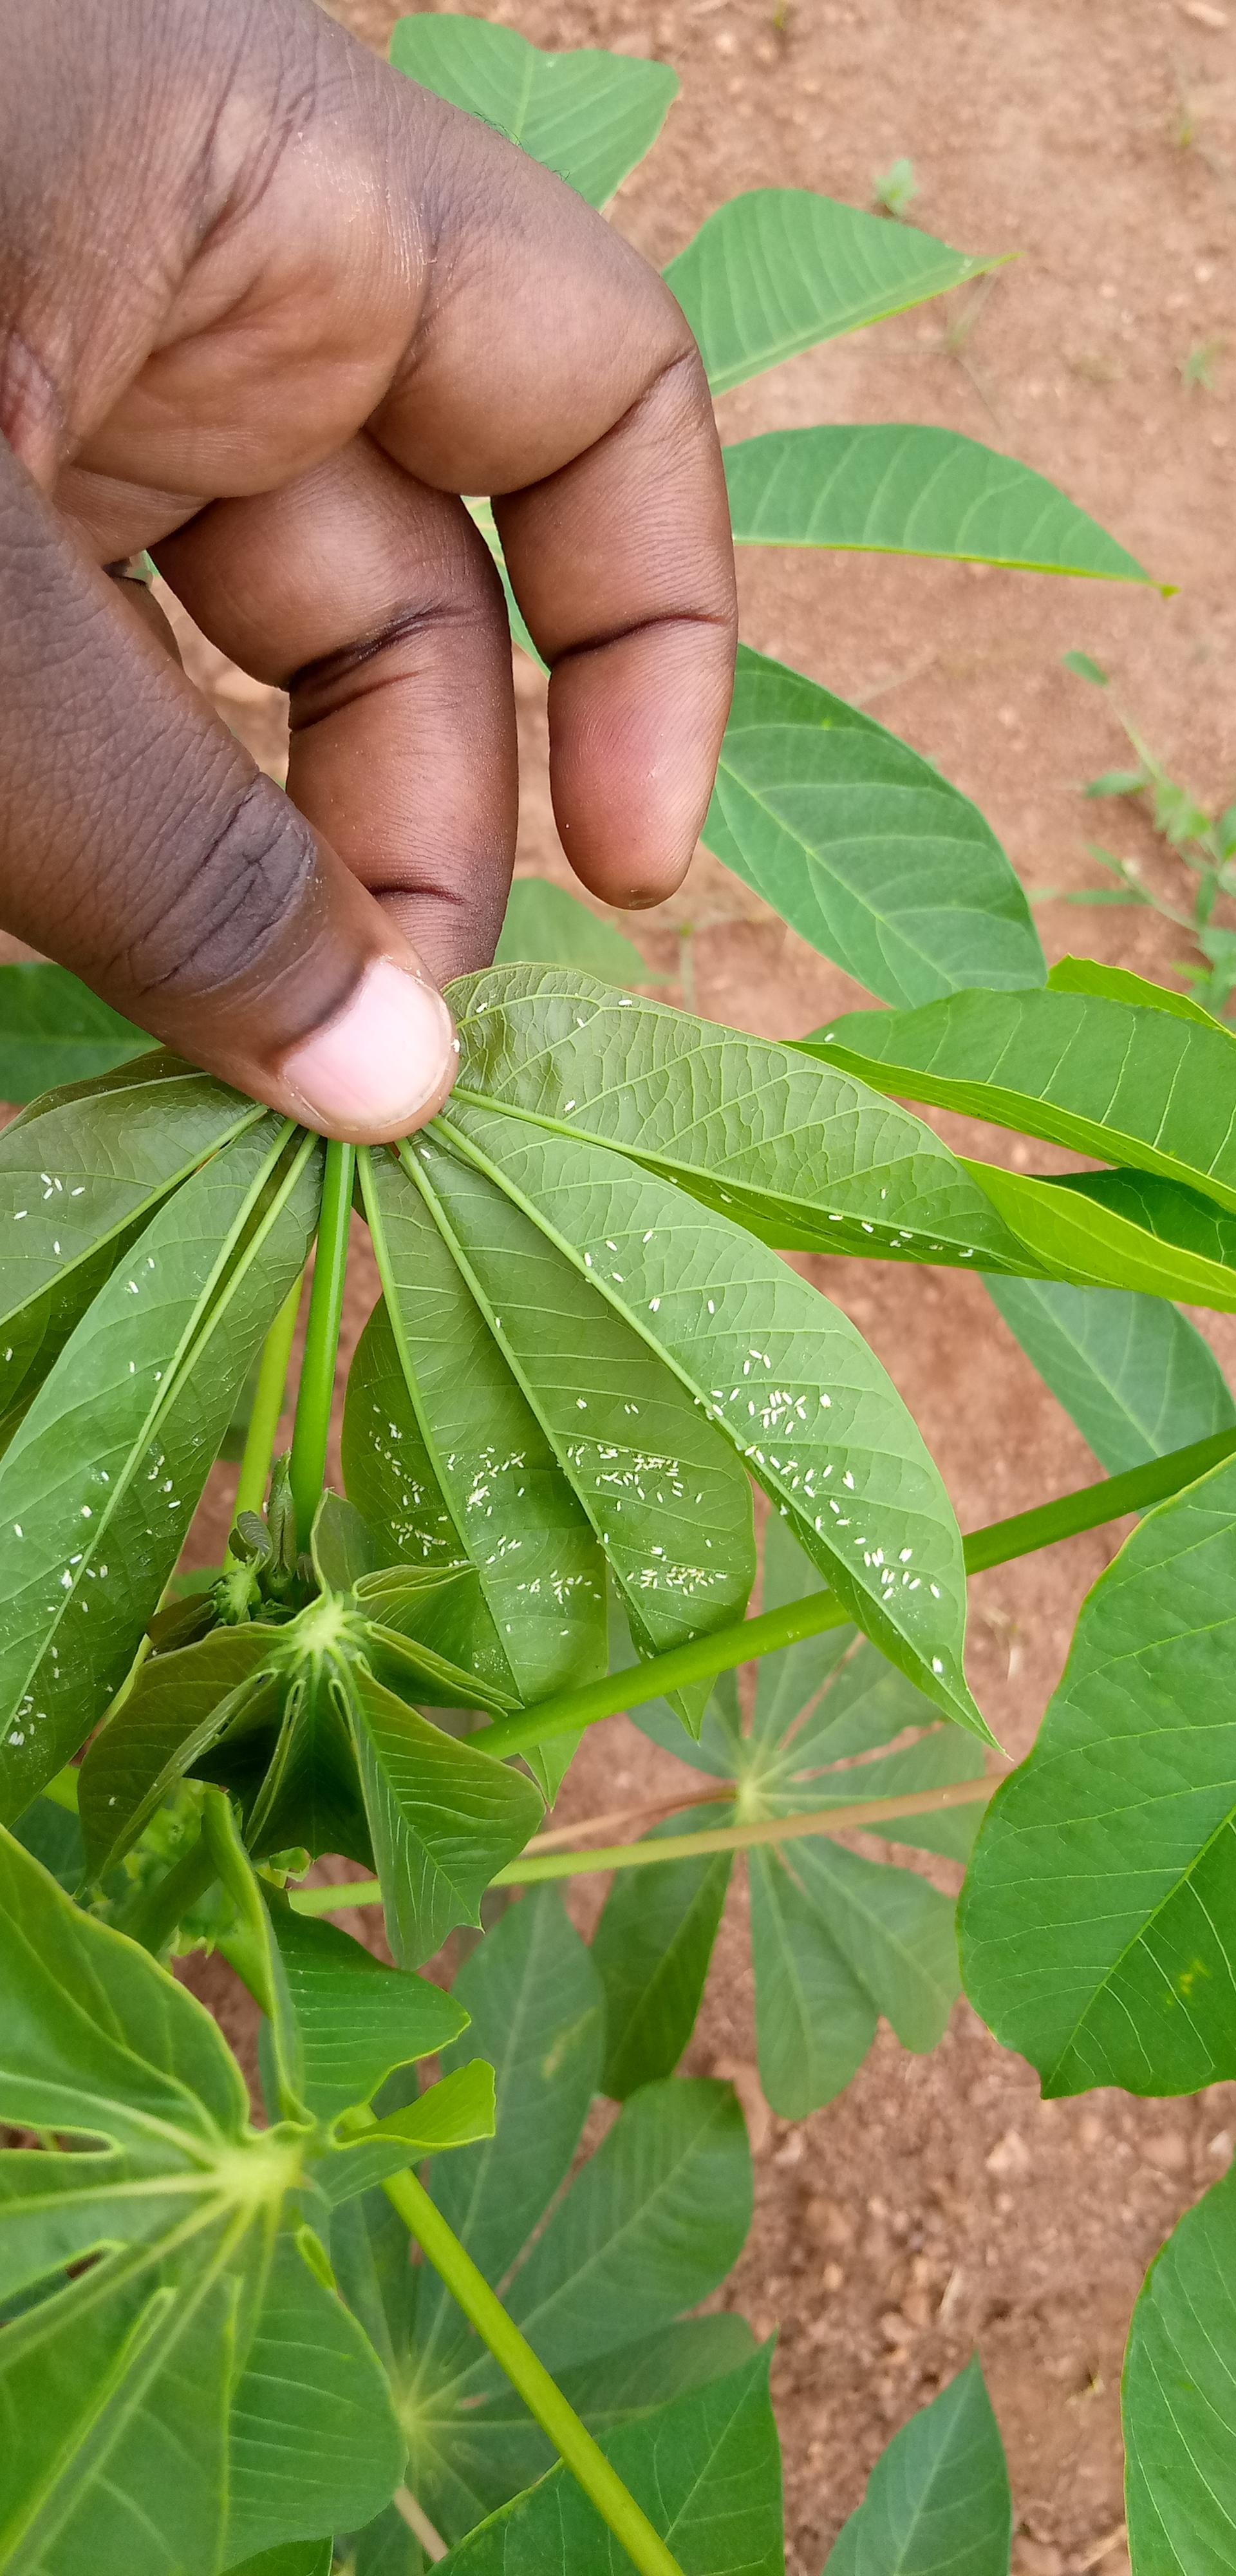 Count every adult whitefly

218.